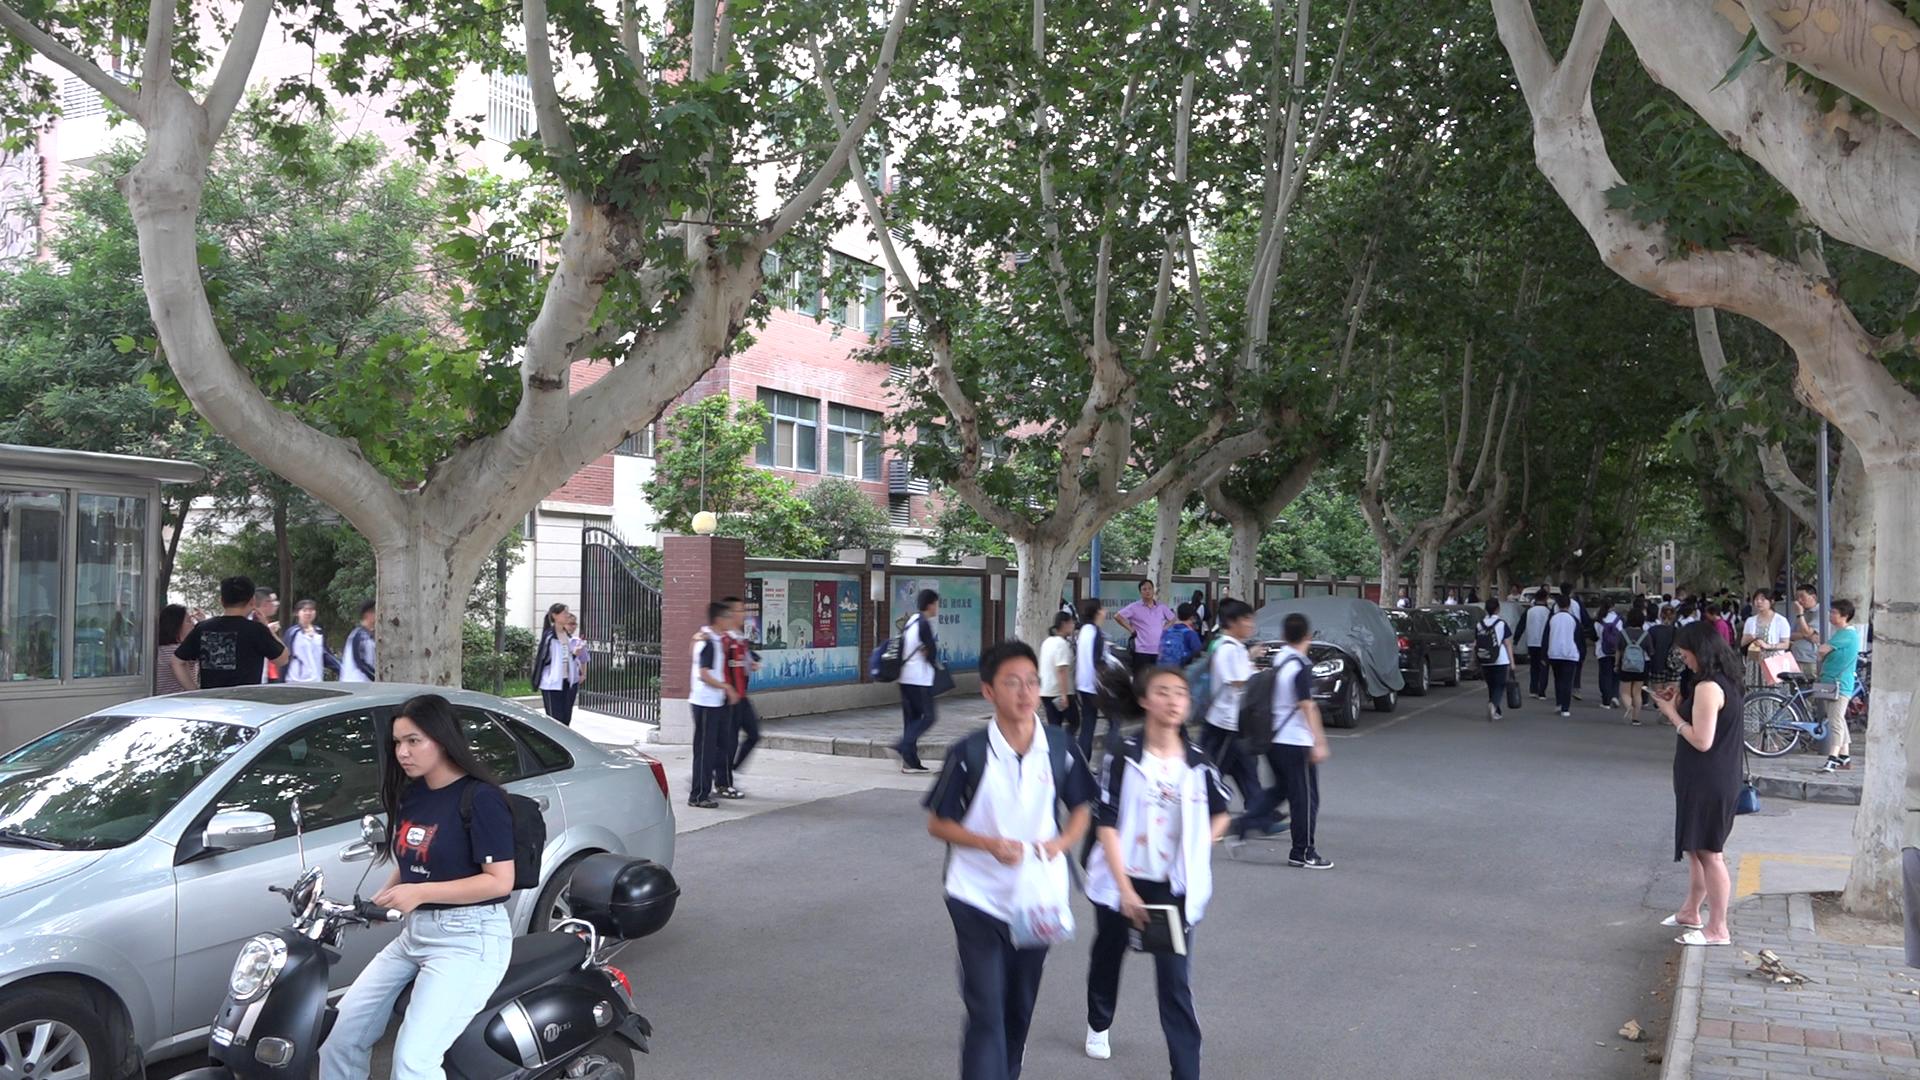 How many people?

55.